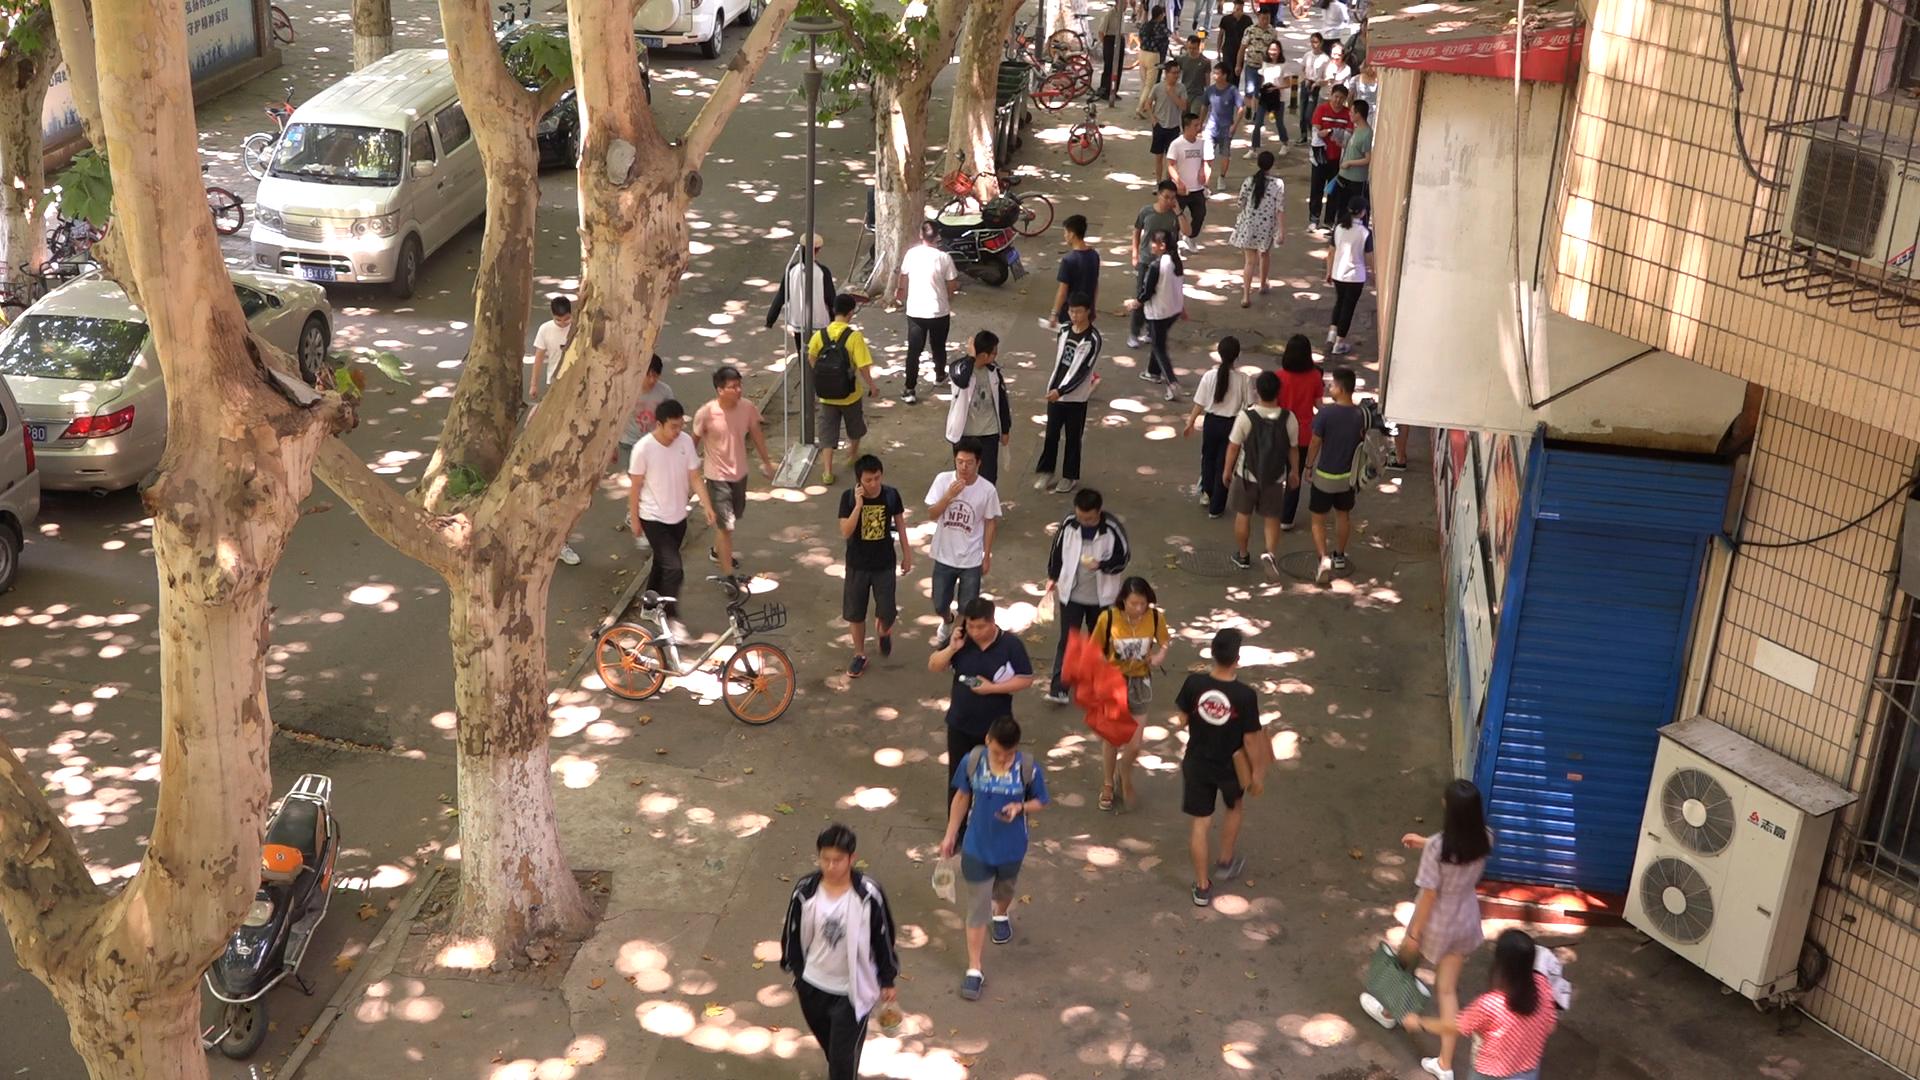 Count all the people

43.